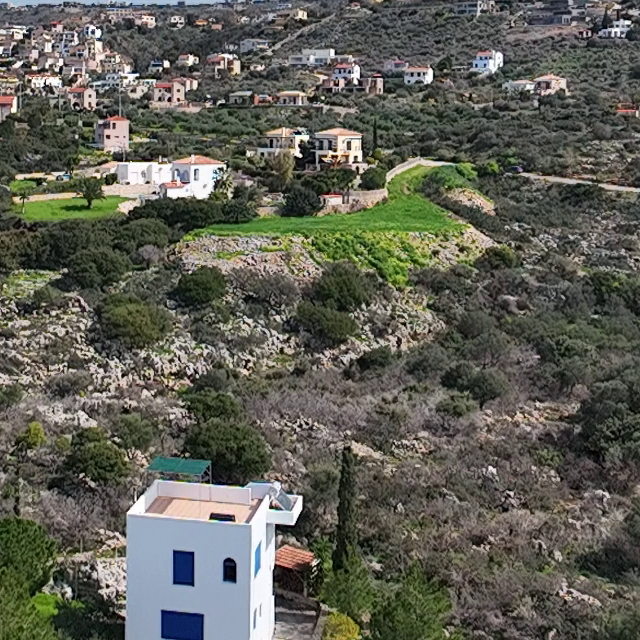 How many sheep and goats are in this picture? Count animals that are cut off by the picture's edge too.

0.